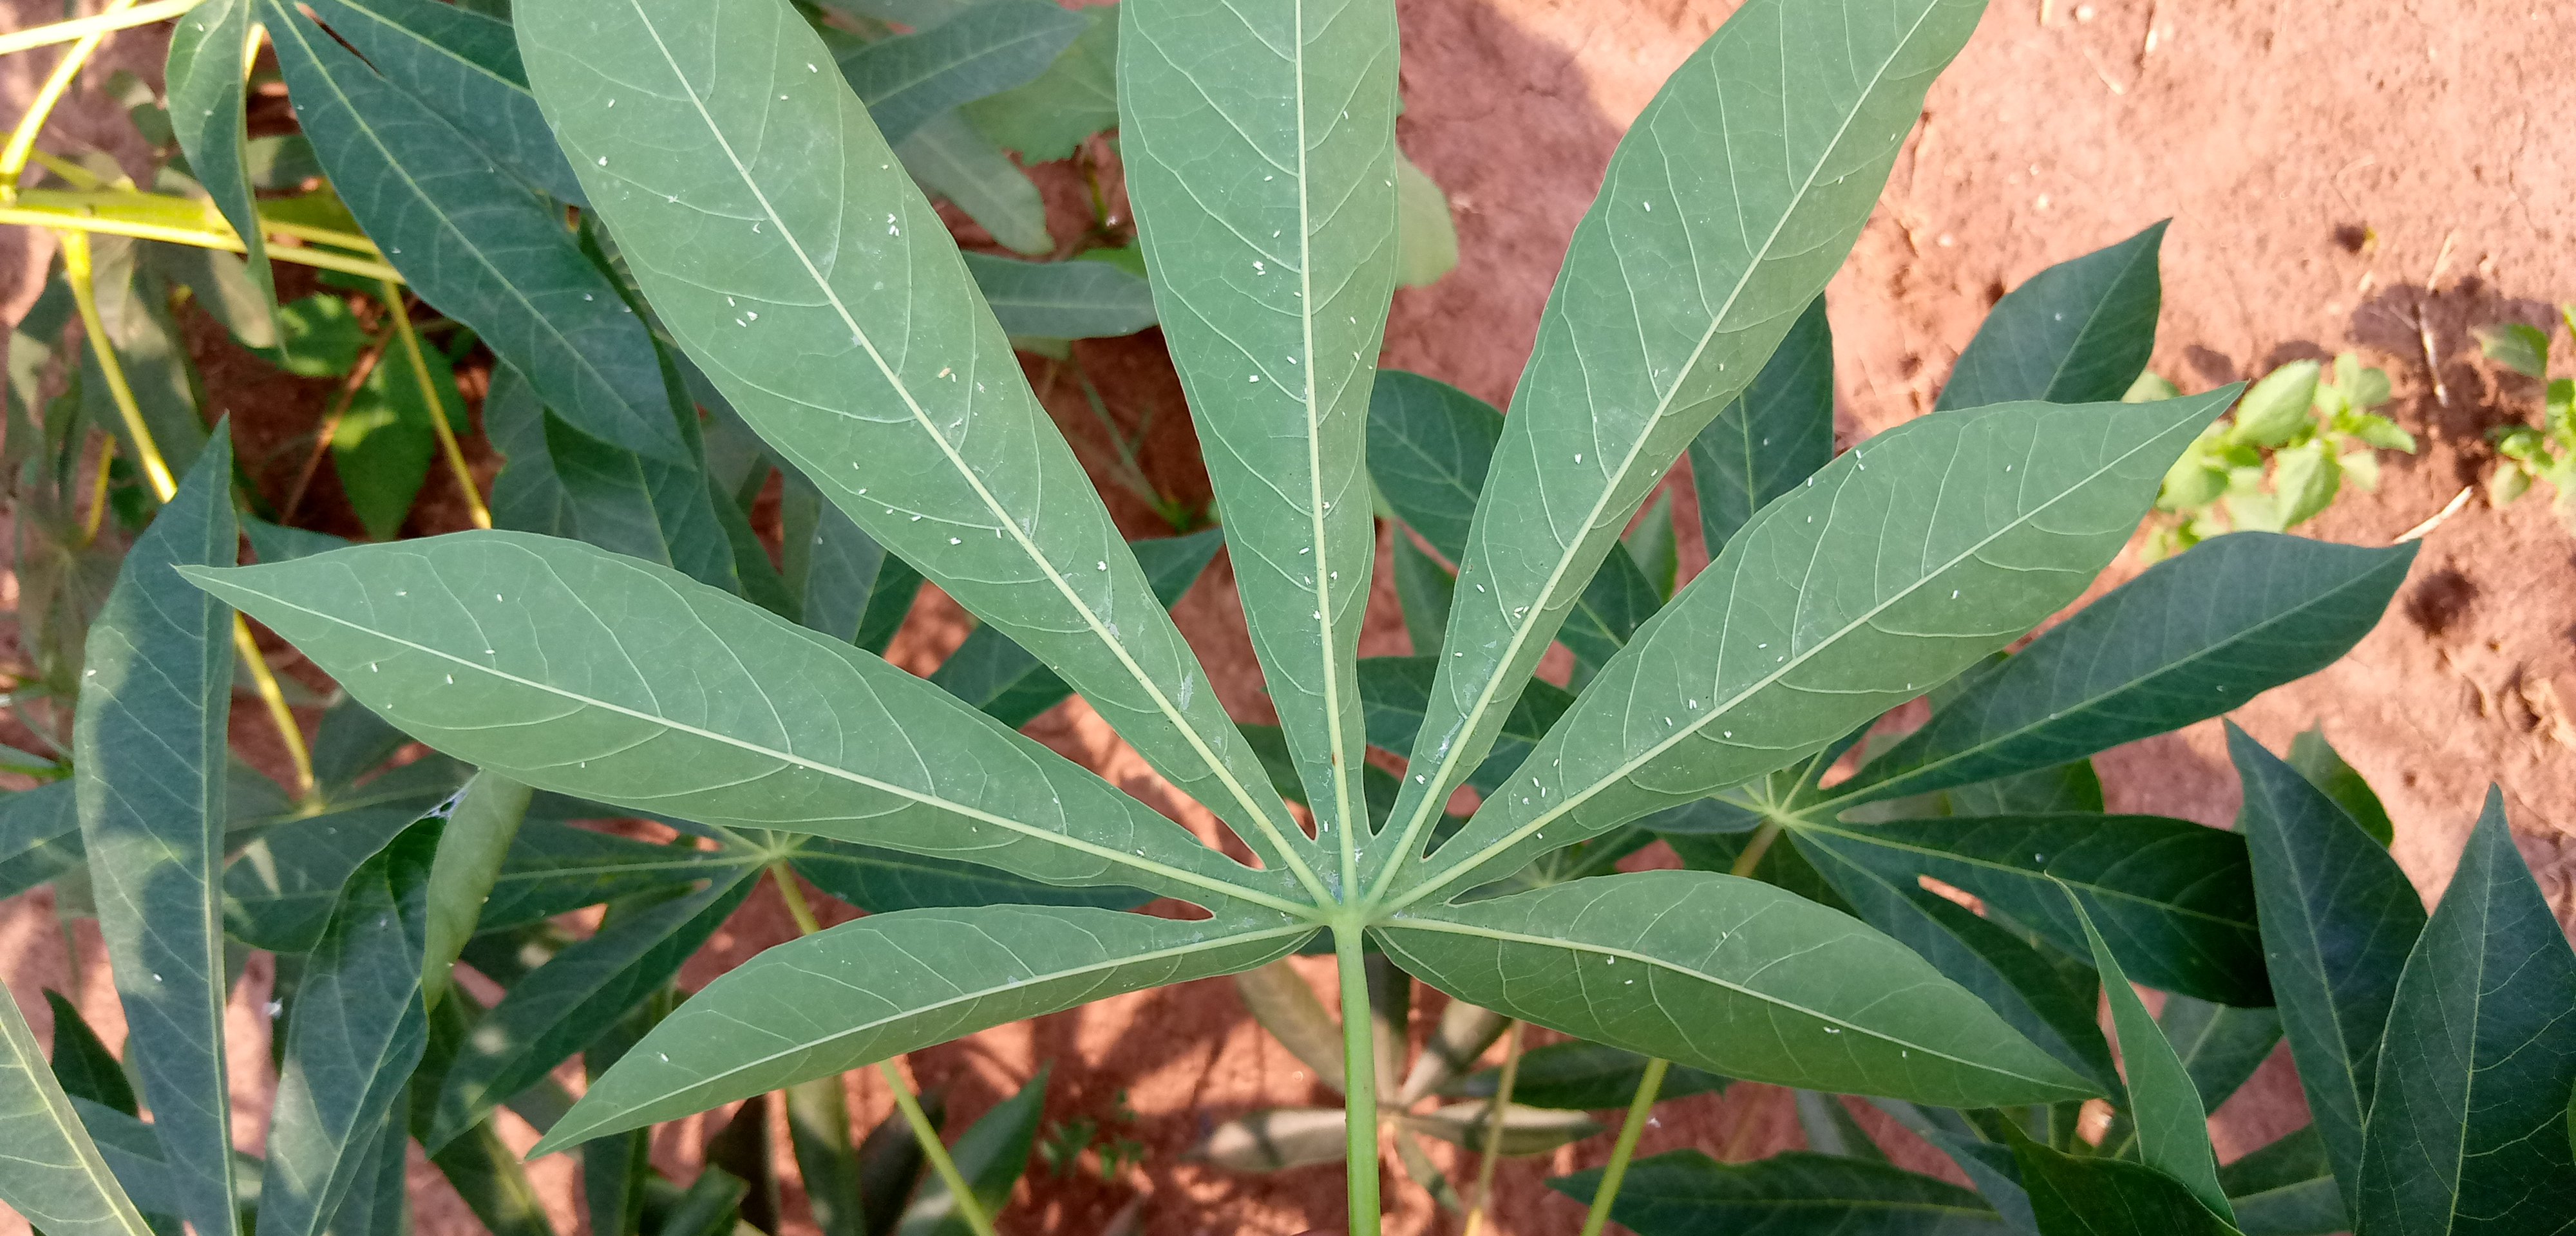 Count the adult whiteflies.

105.